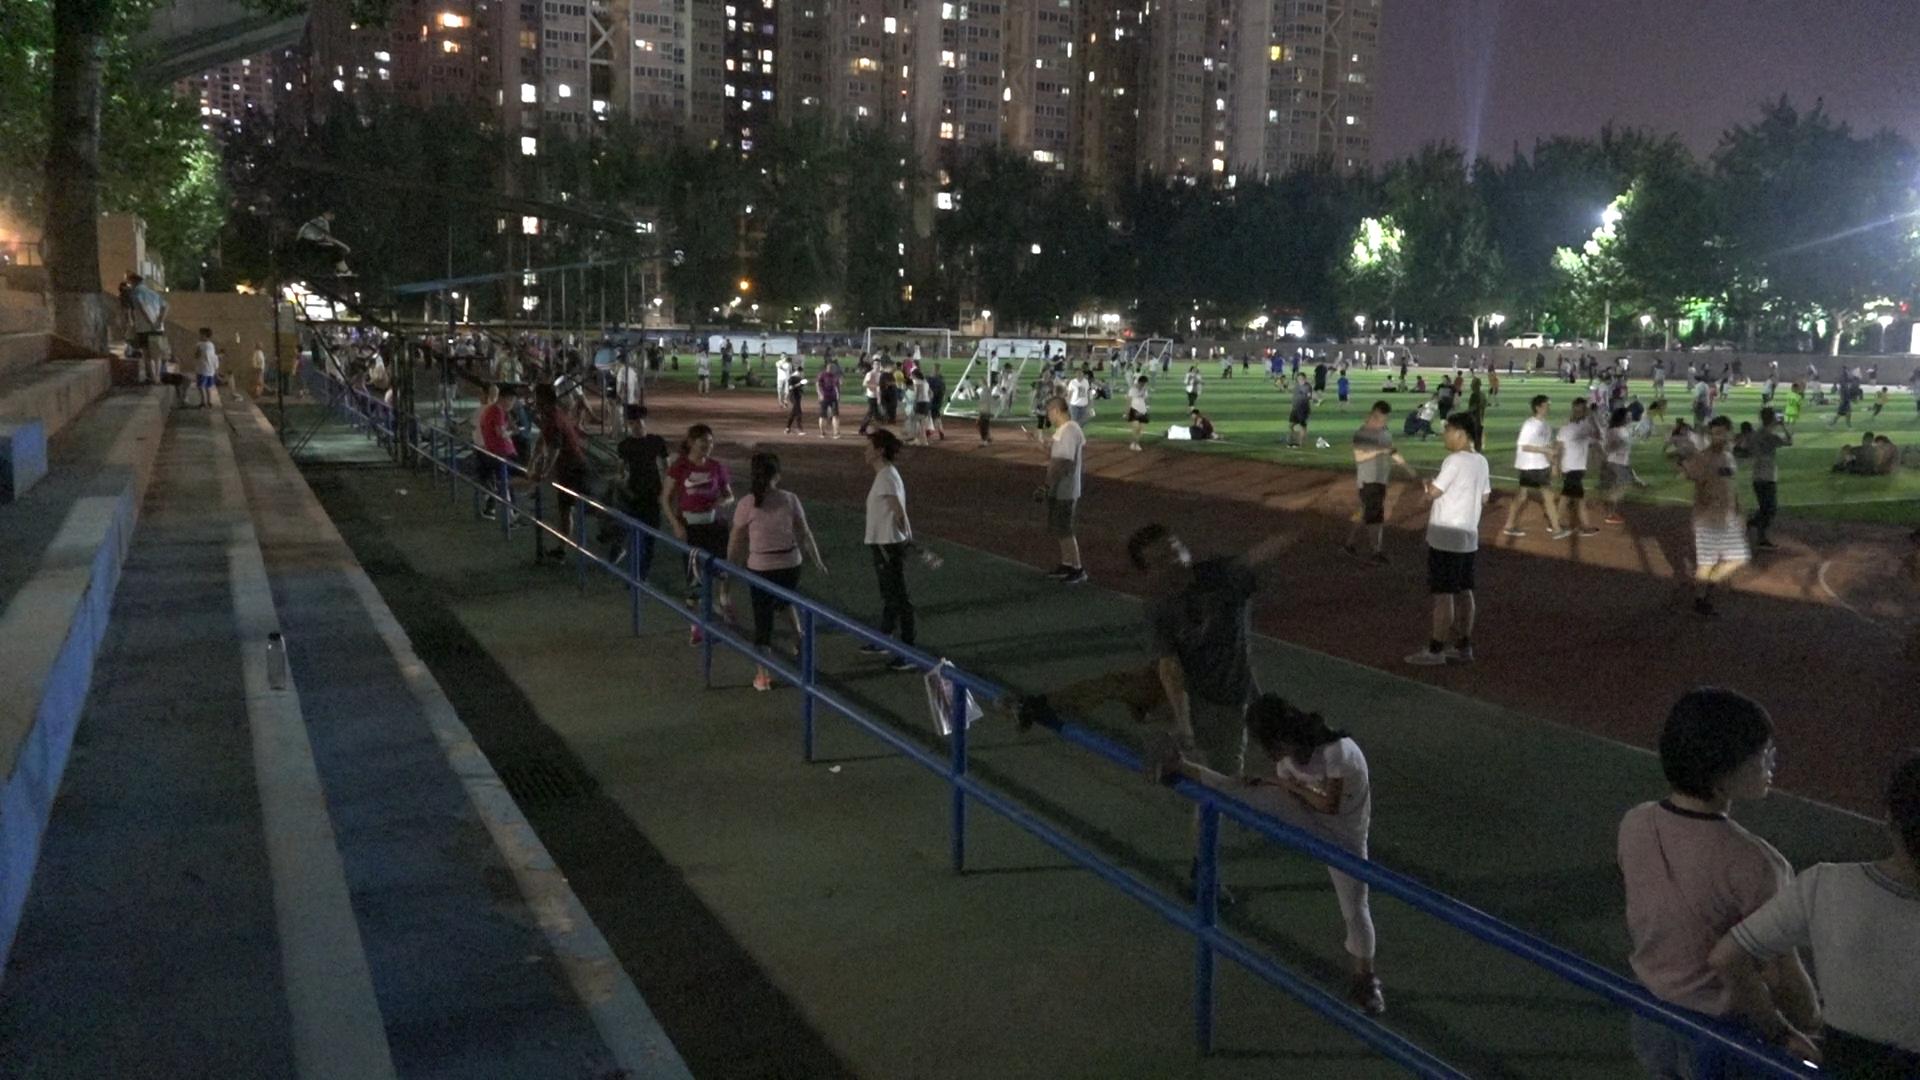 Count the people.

146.